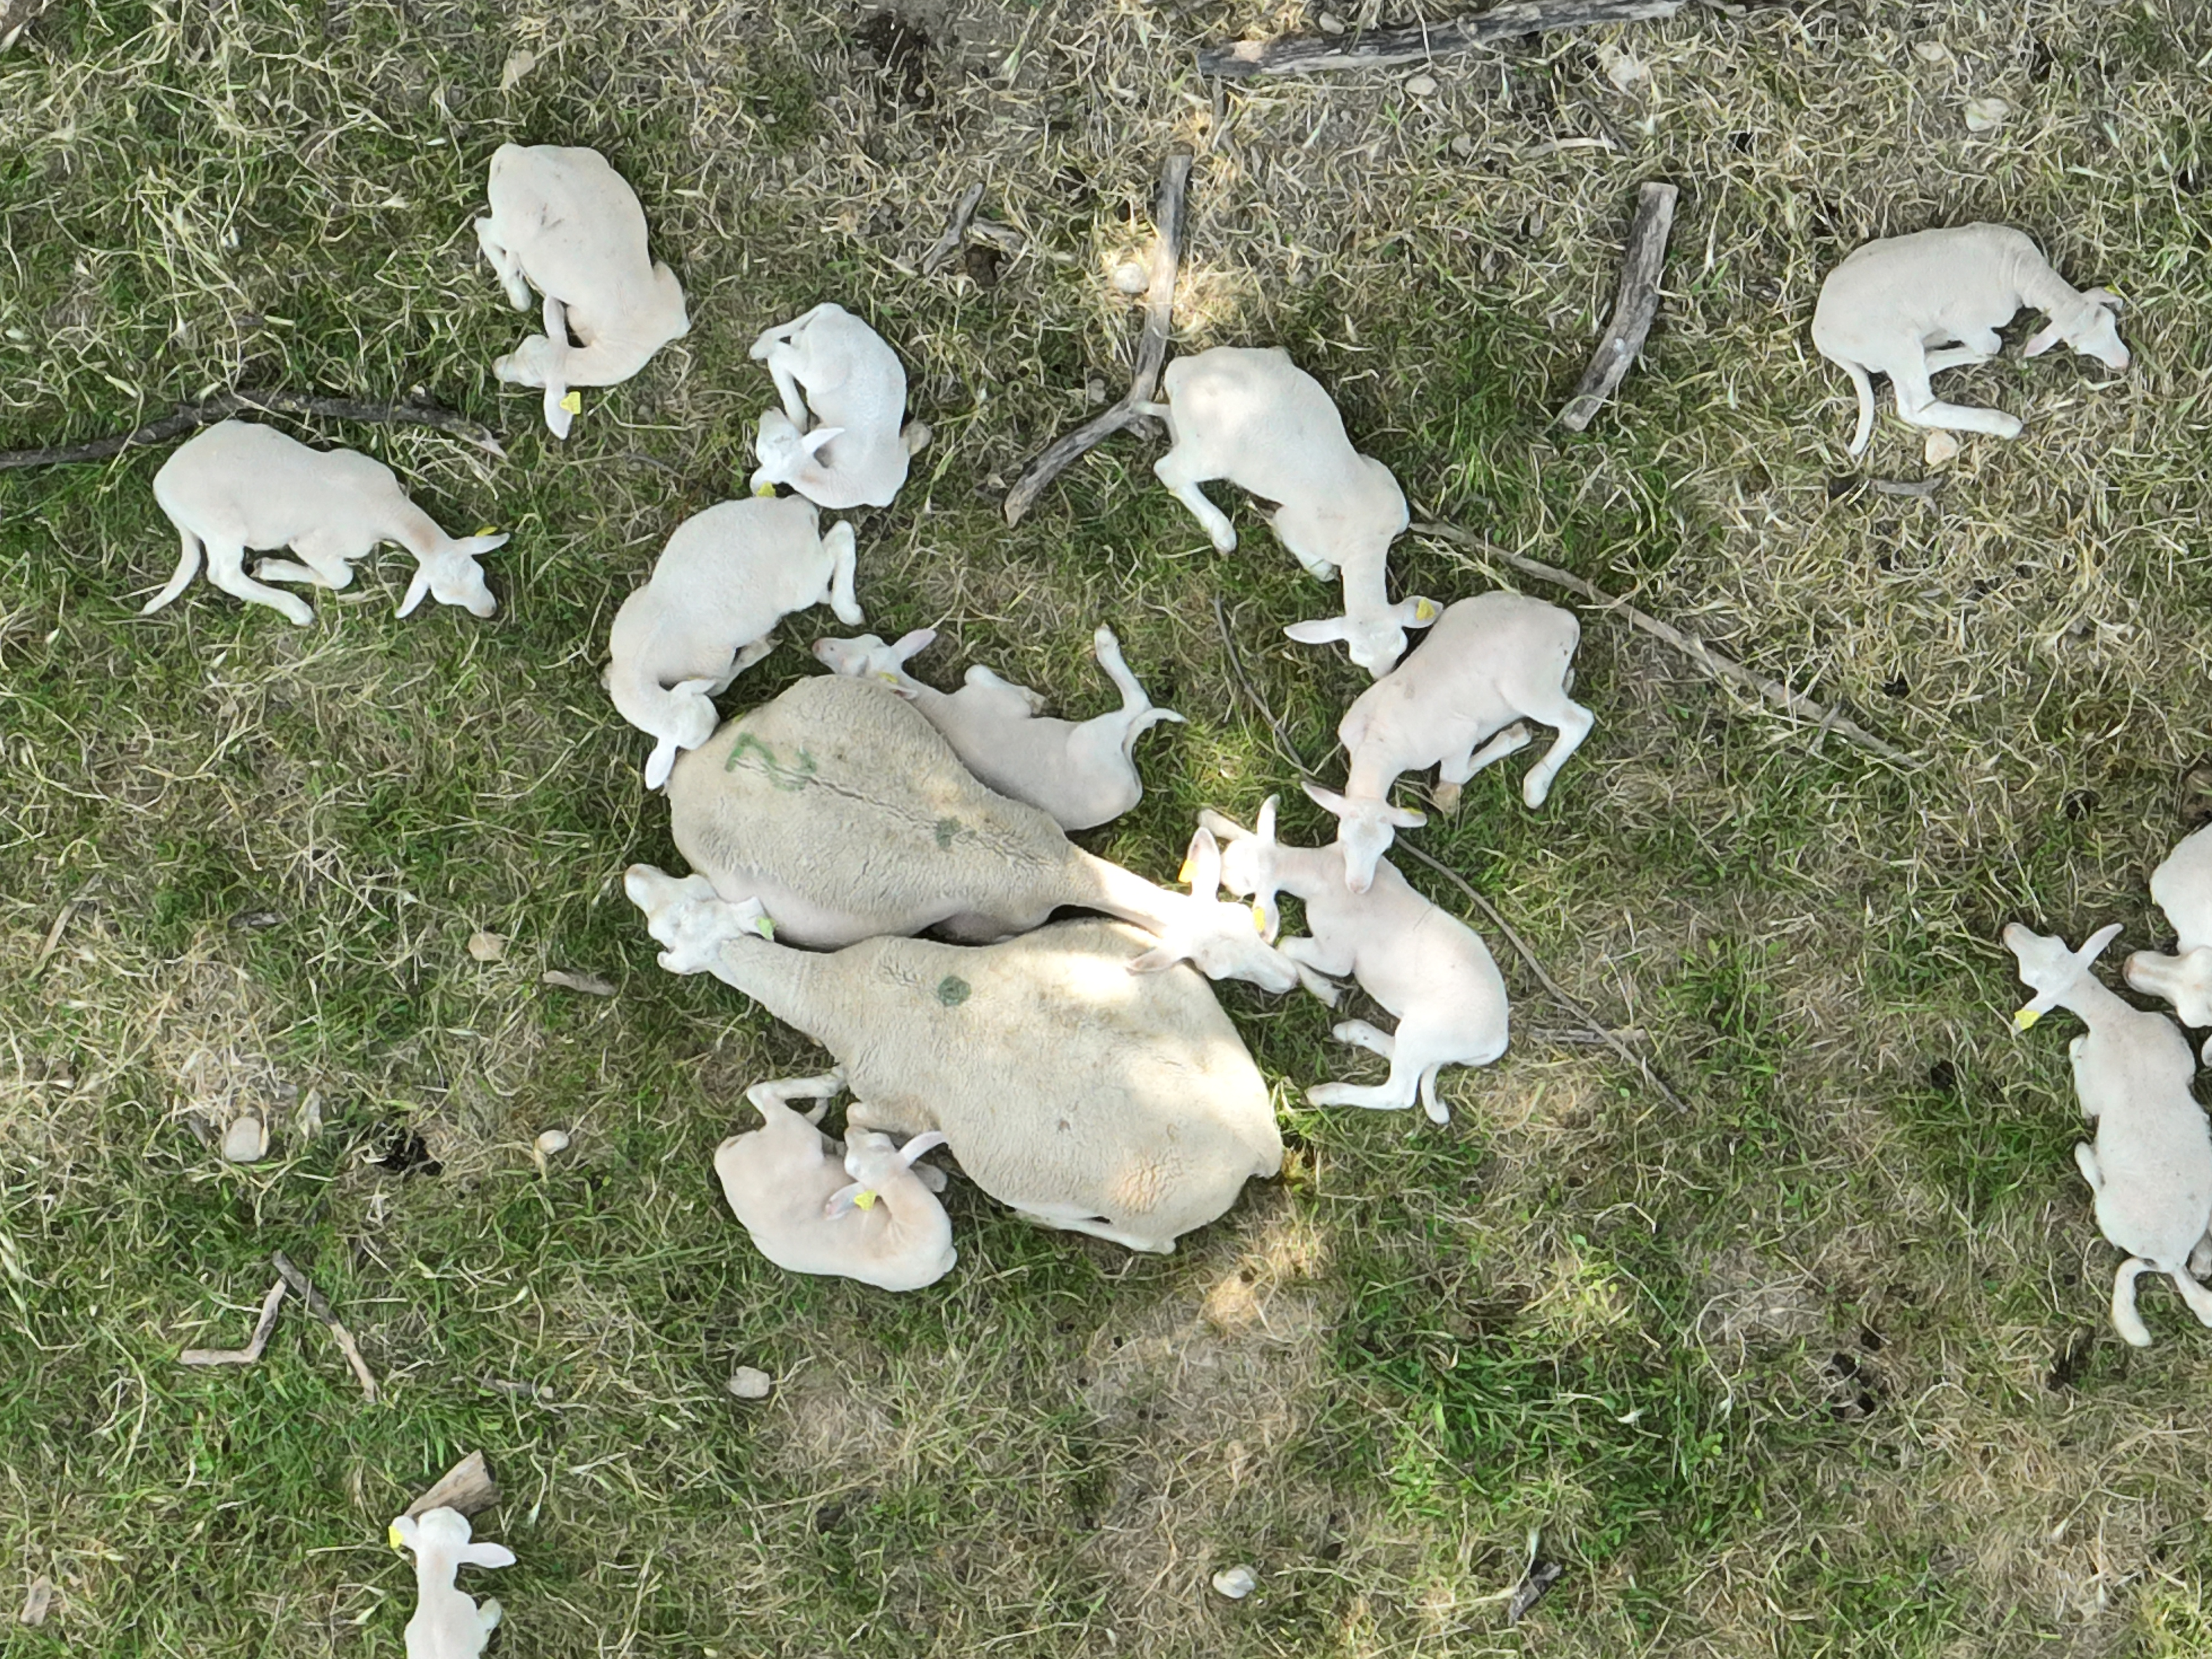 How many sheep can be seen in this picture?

15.